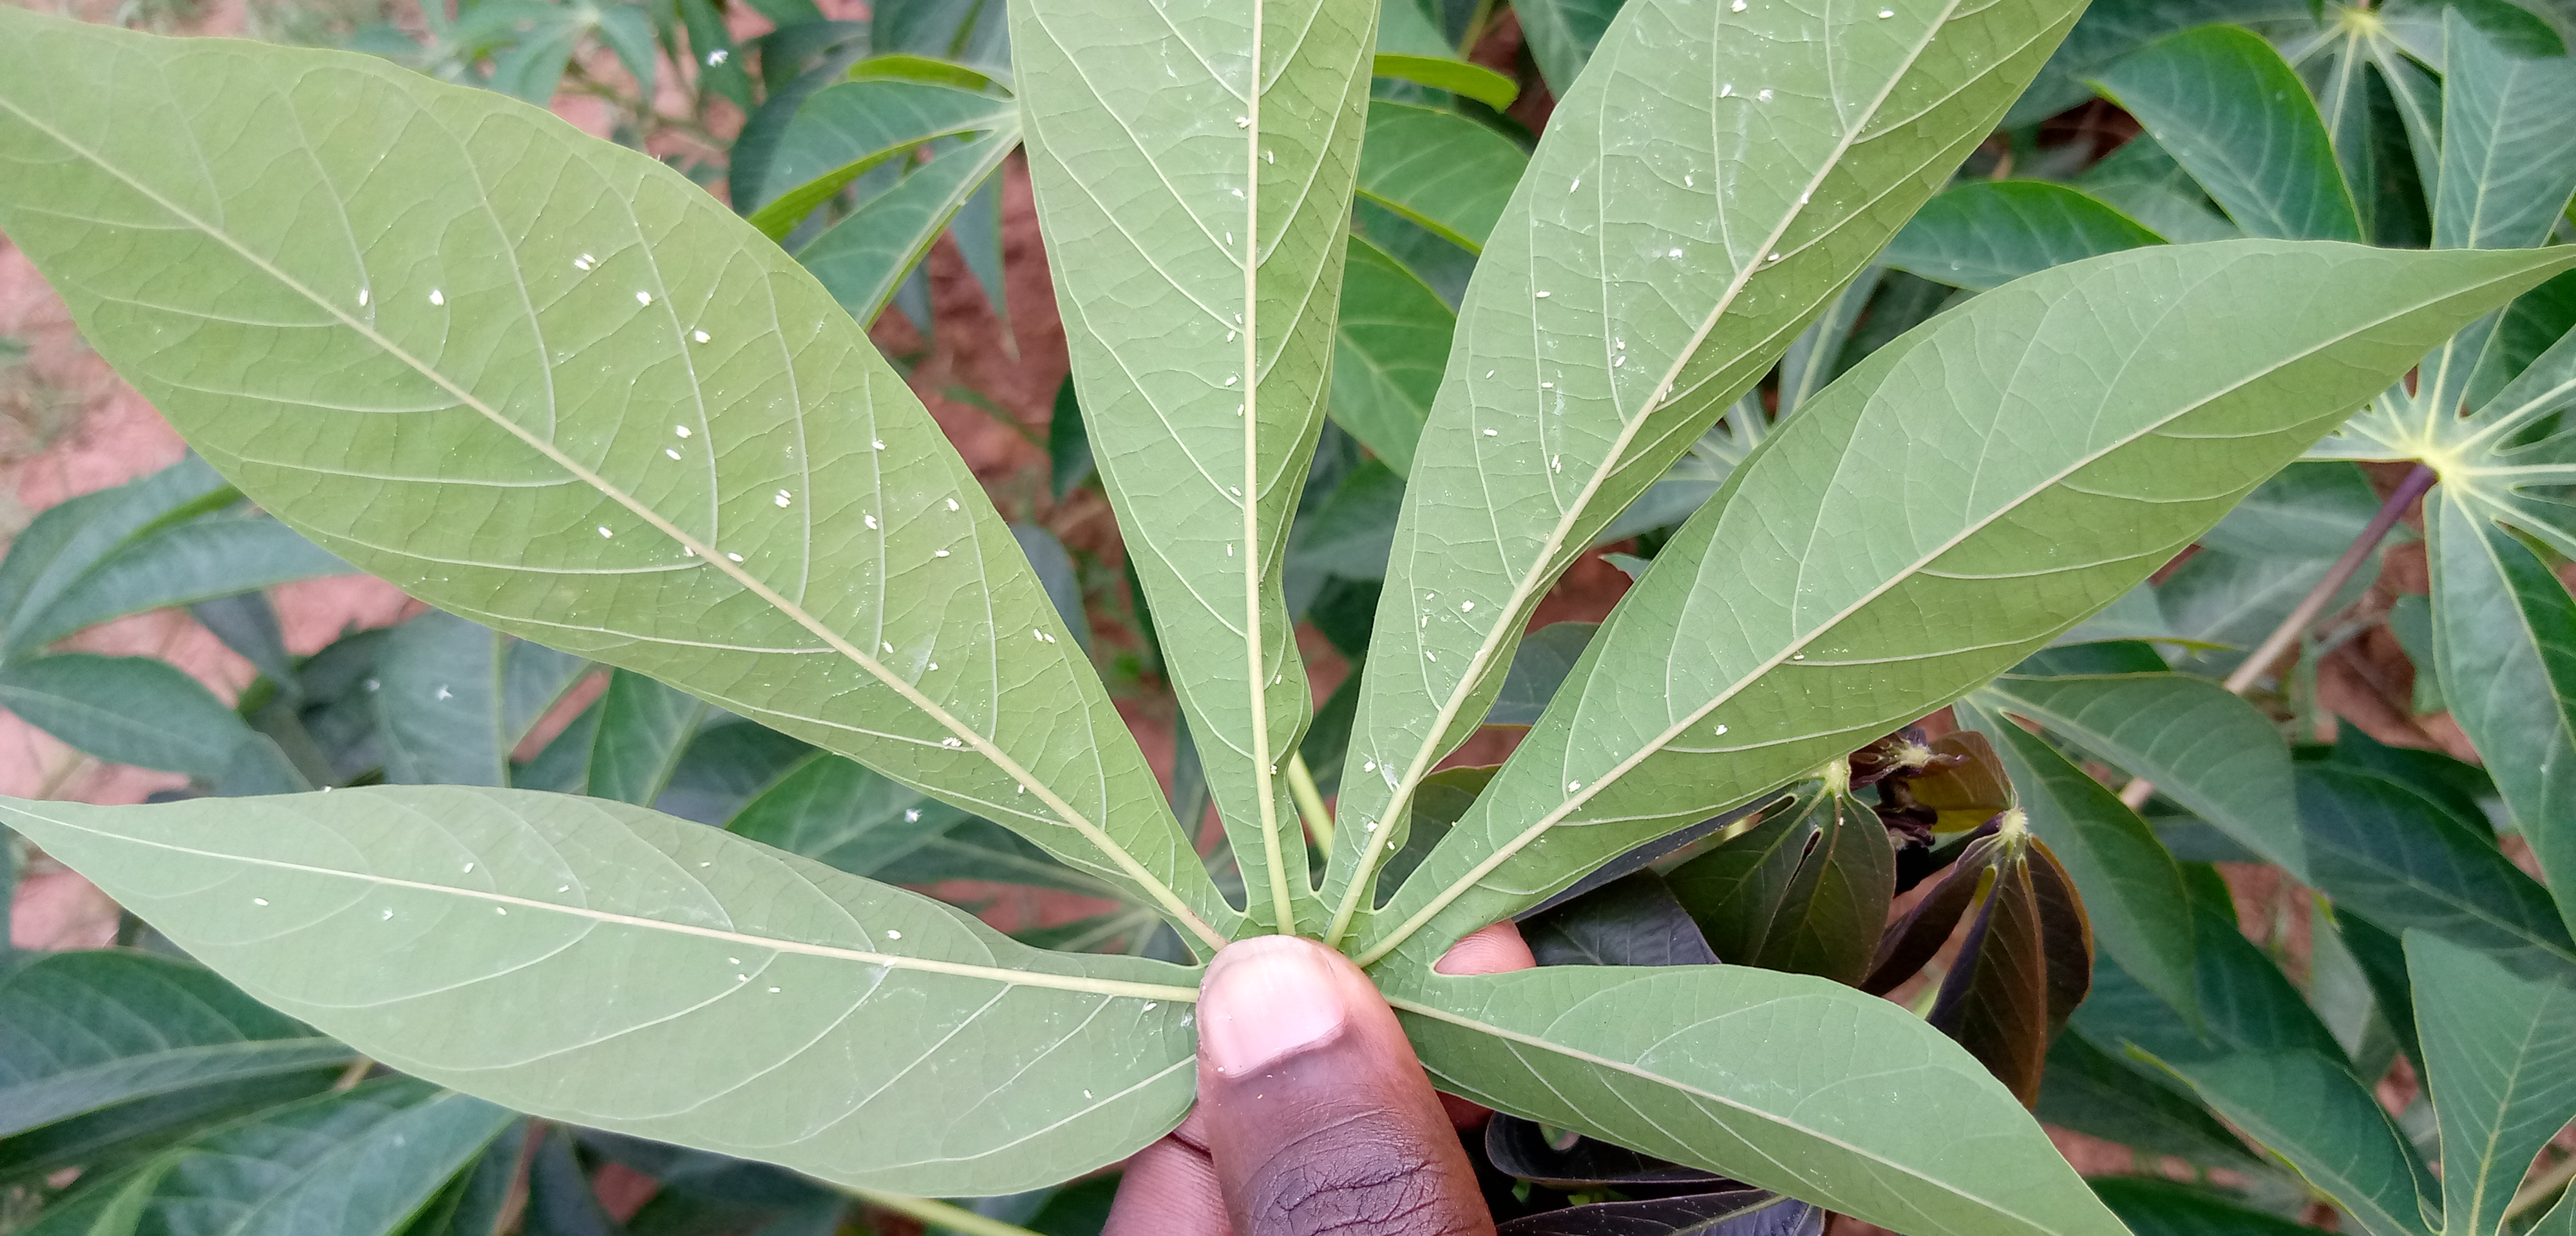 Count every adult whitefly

77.